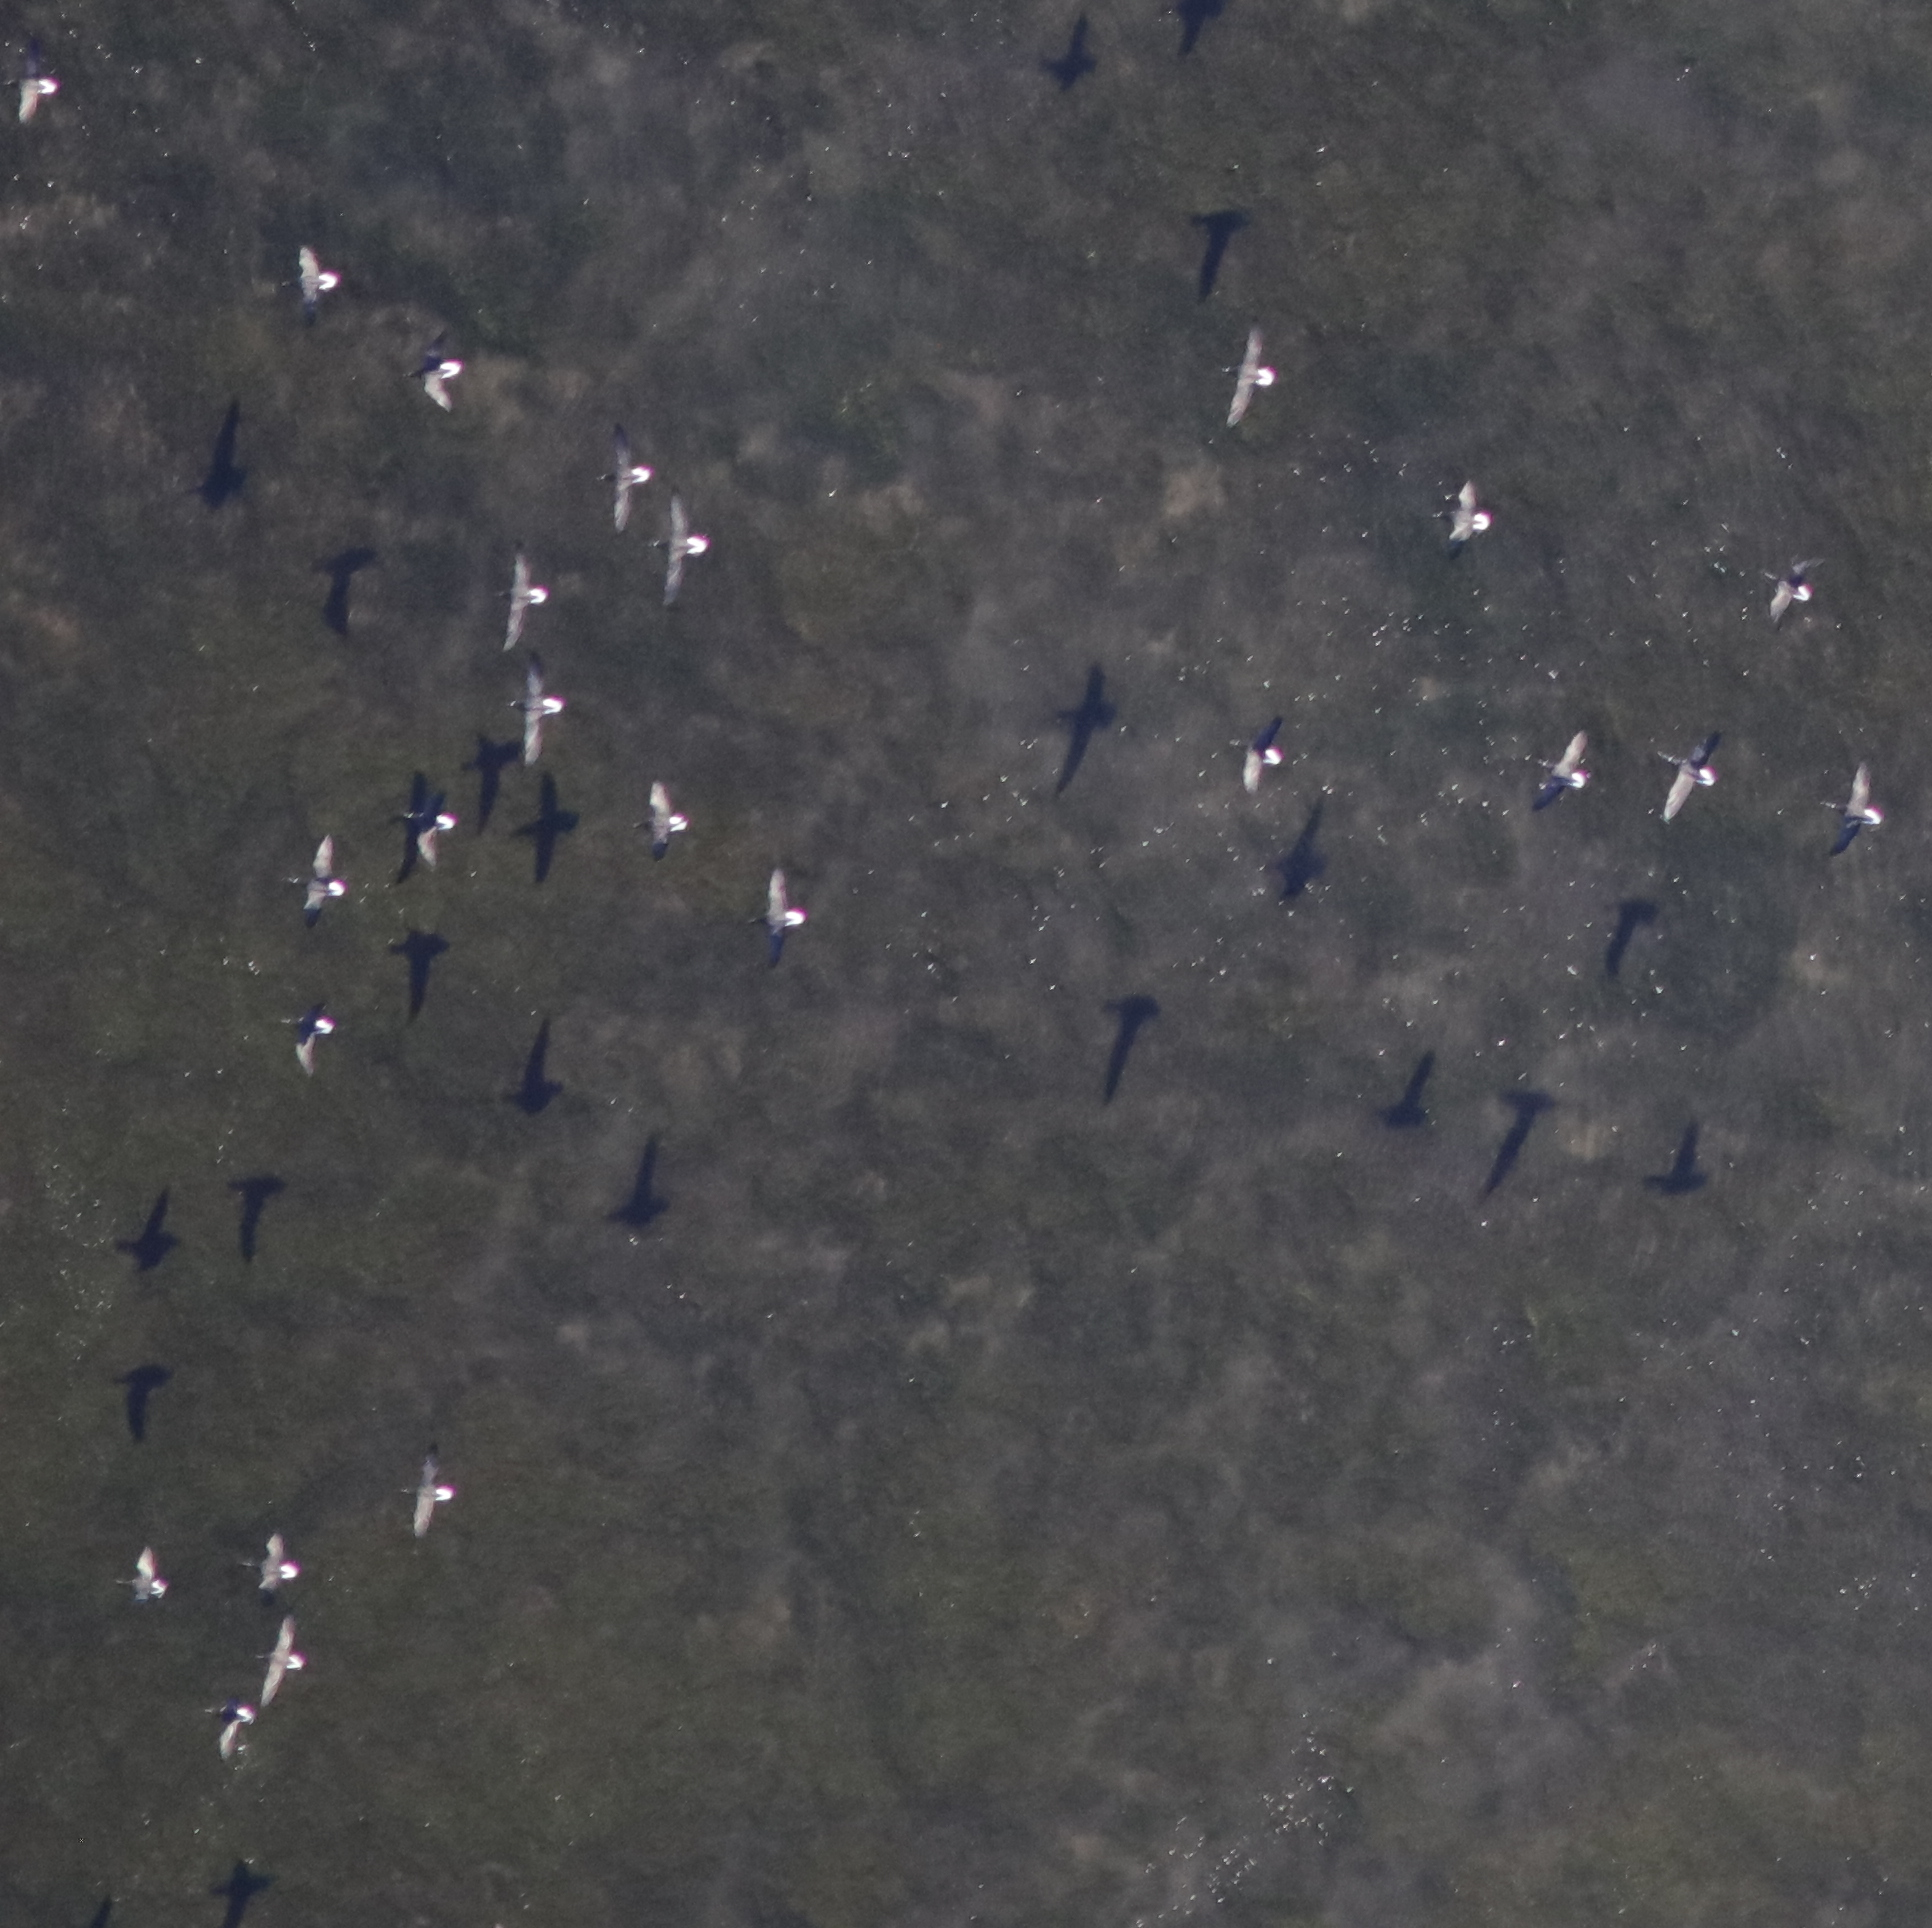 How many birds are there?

24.